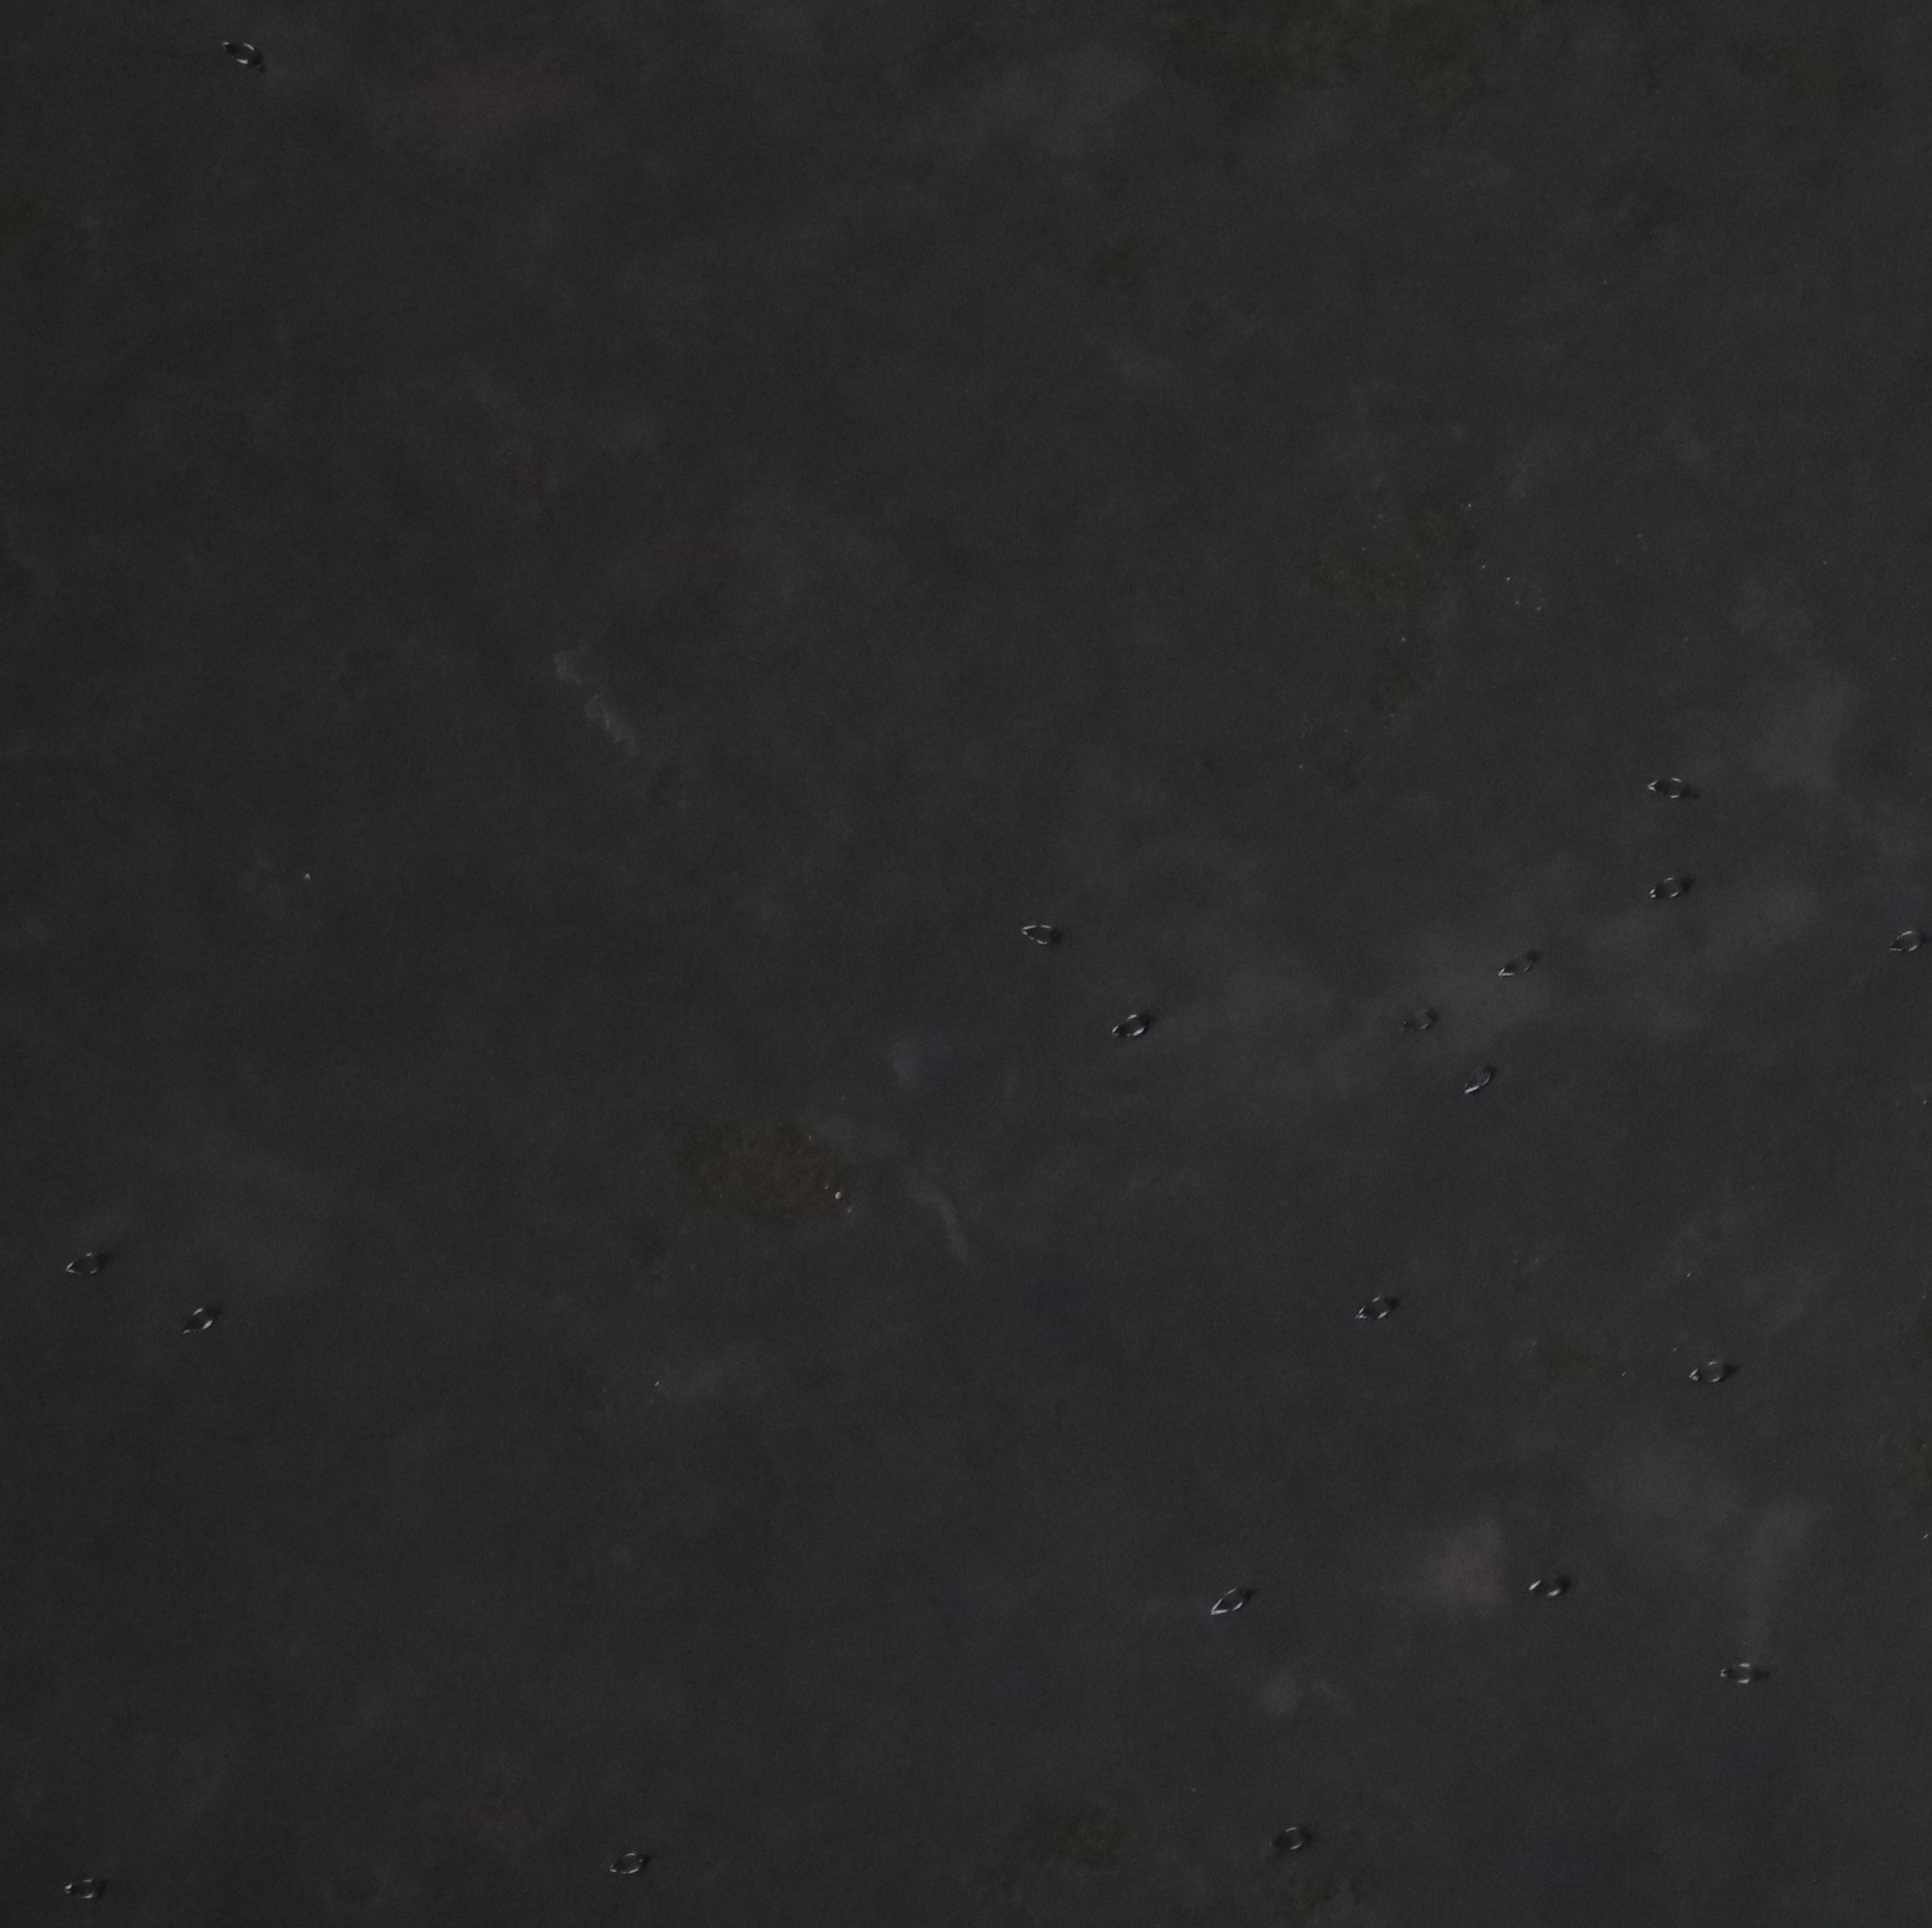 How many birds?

19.